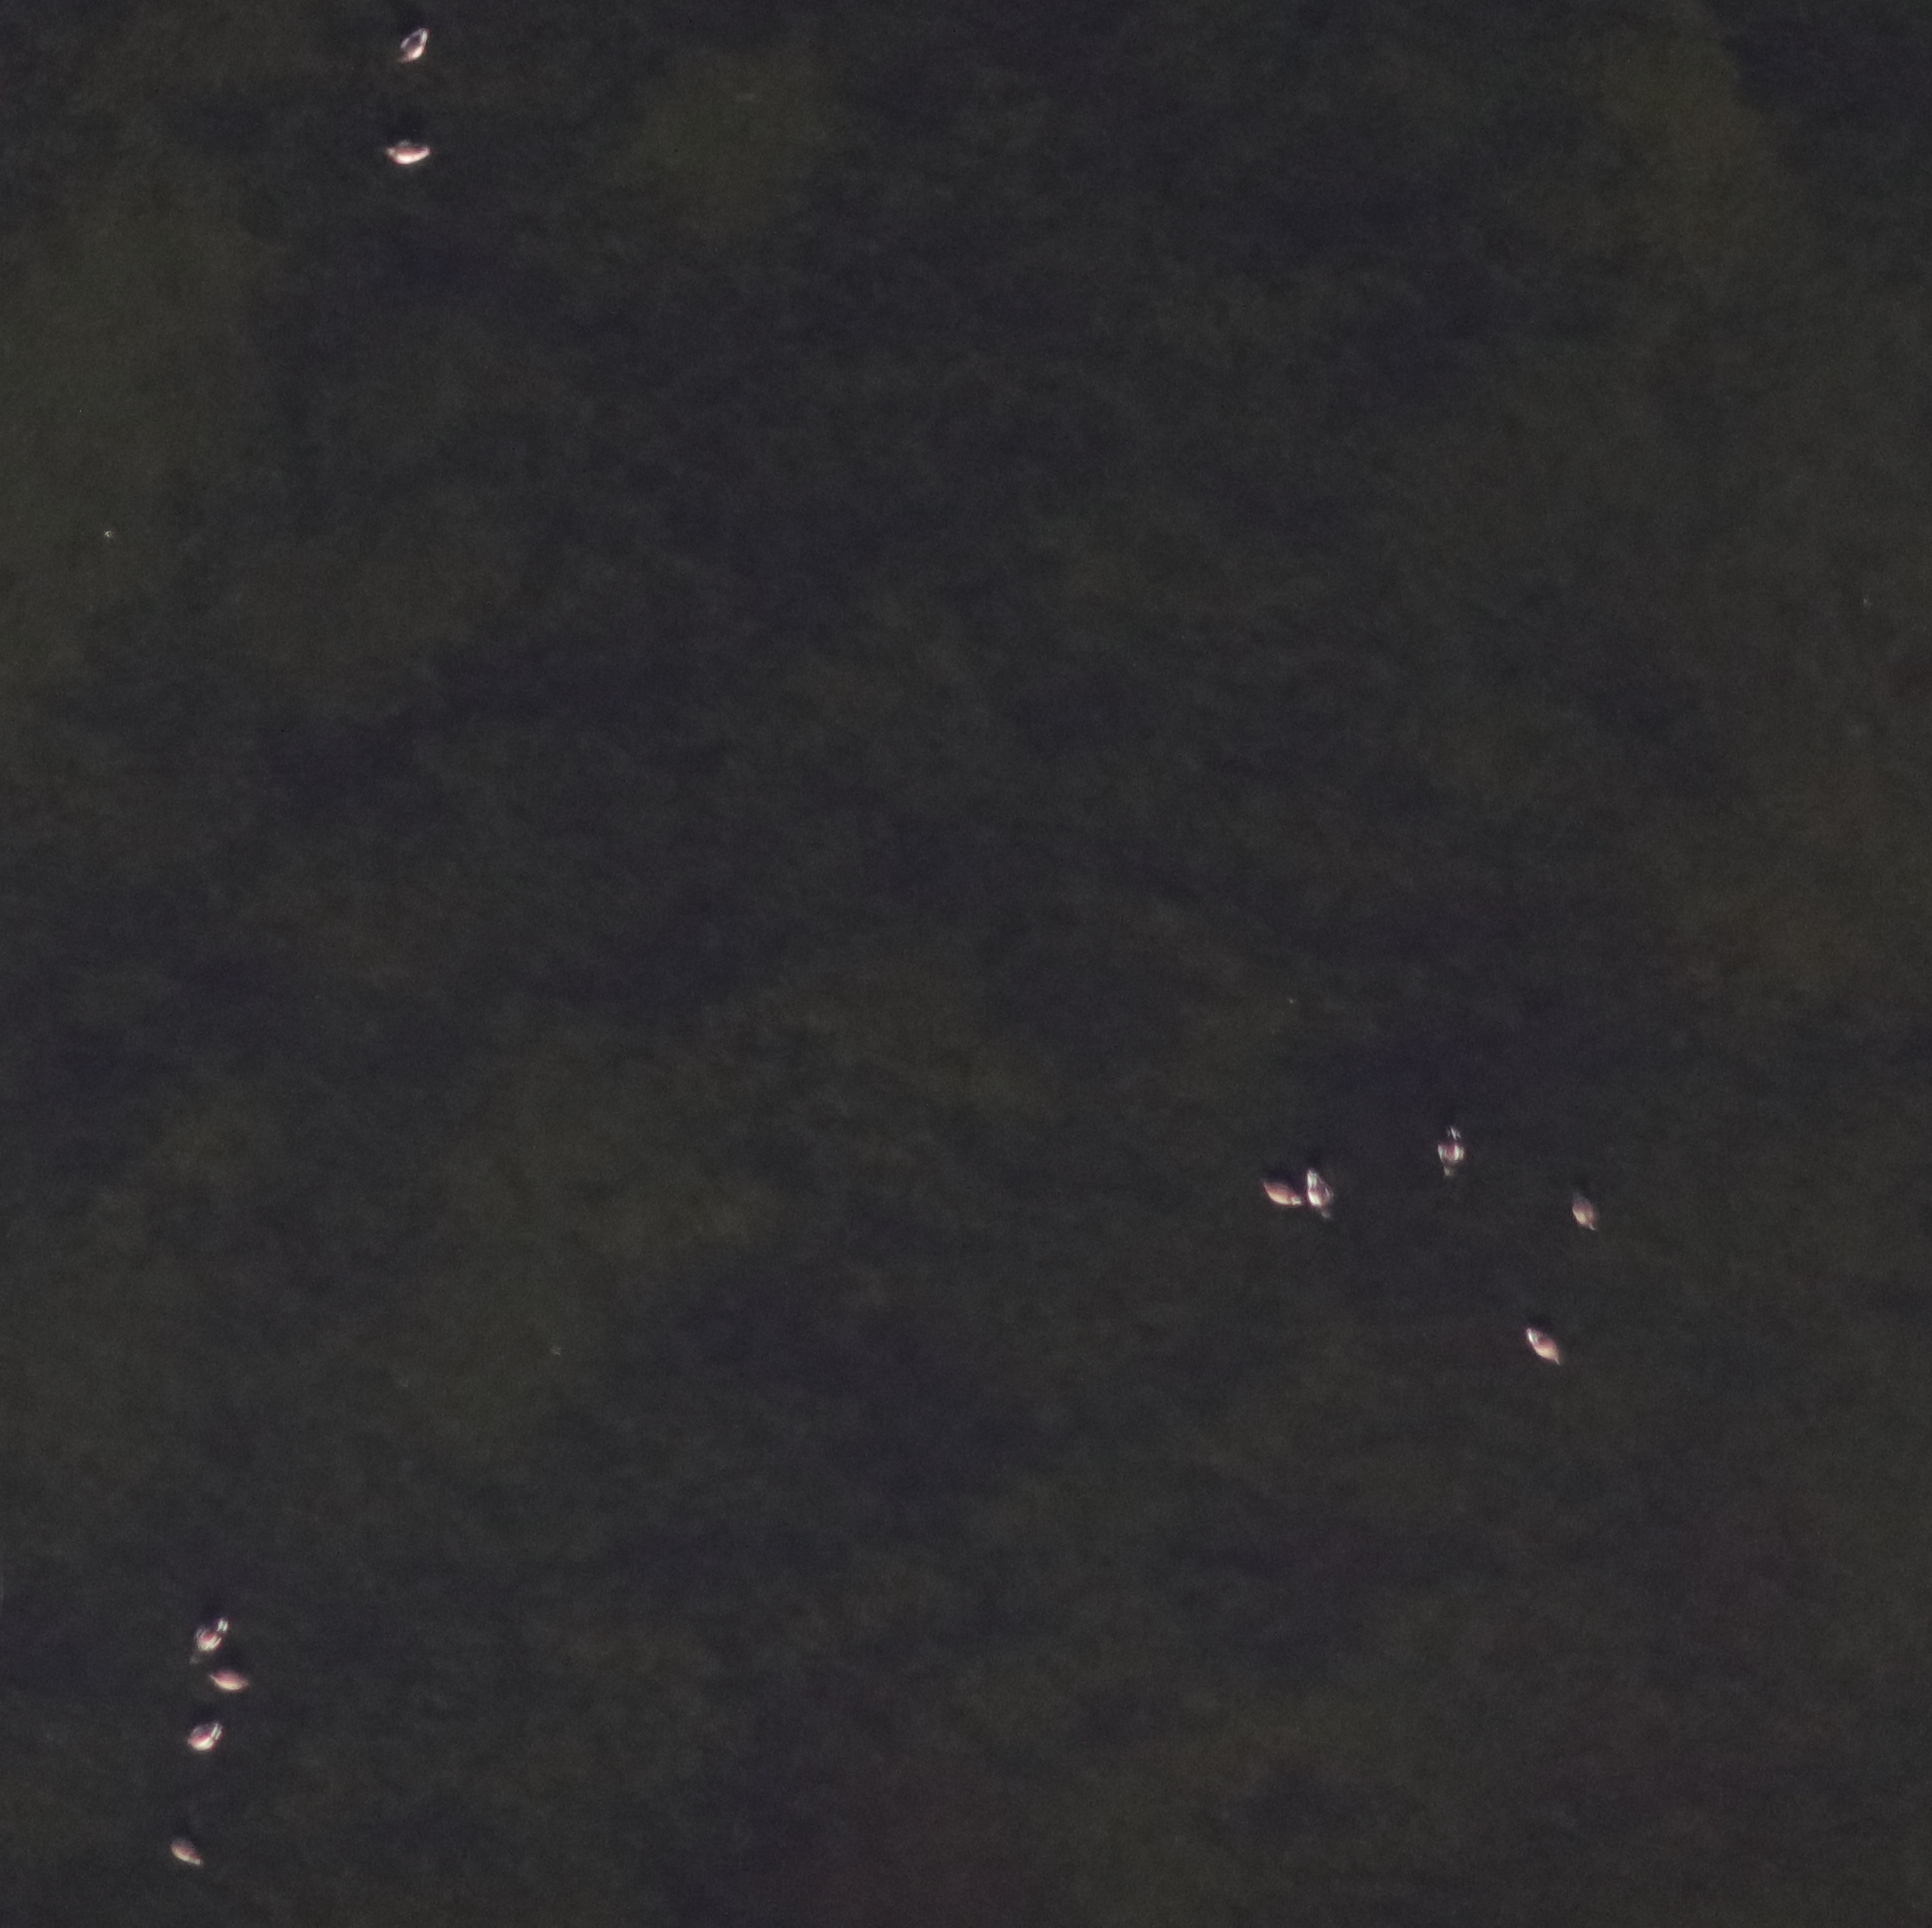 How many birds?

11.